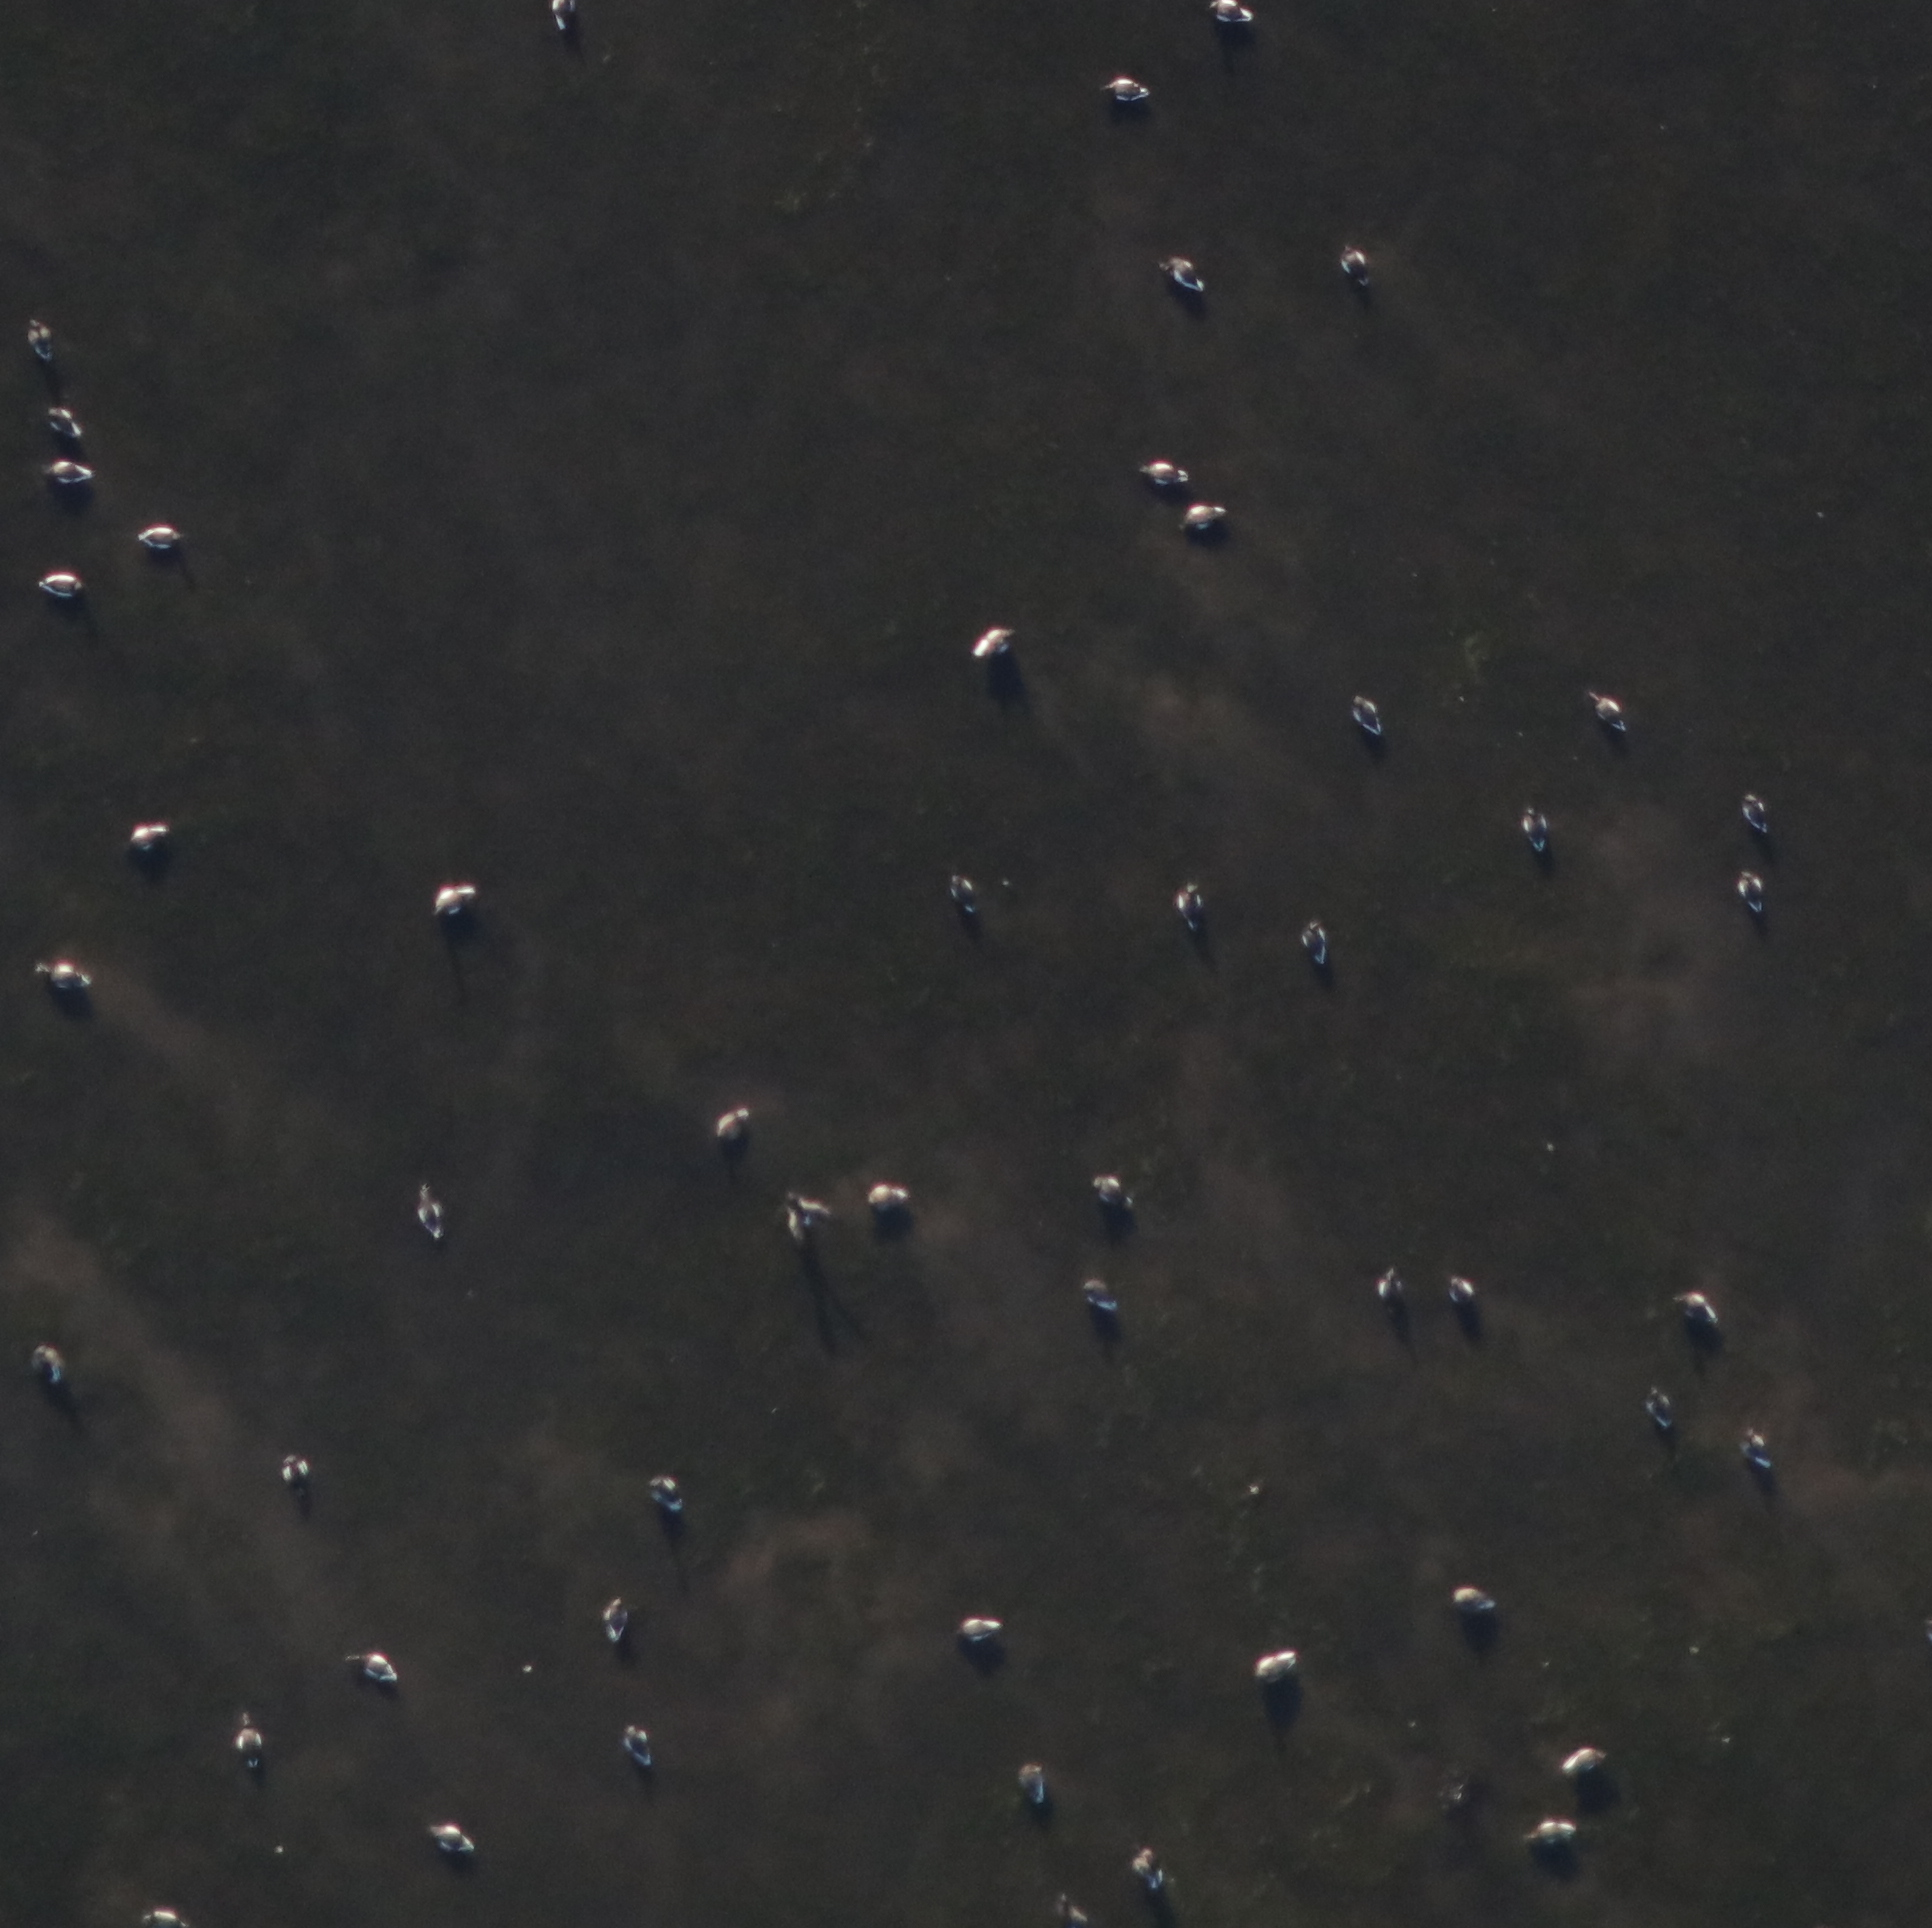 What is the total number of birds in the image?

50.